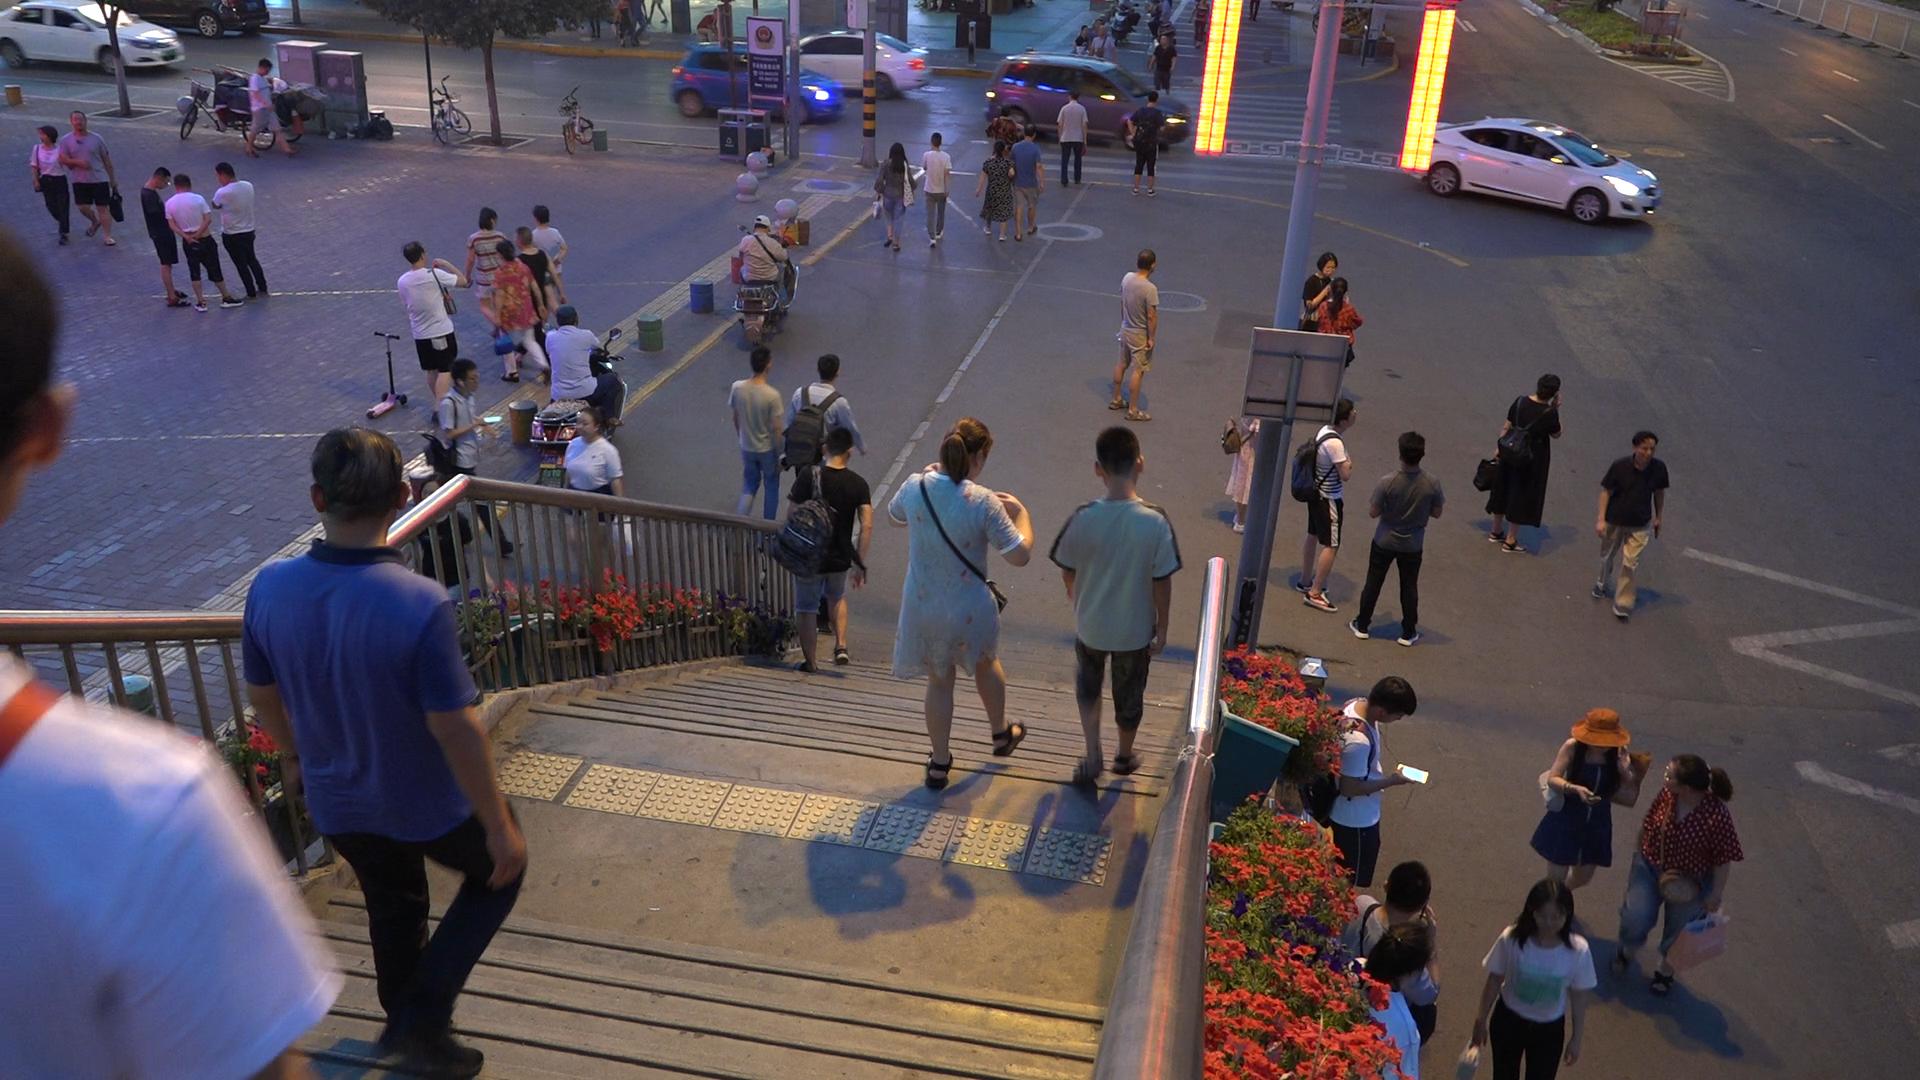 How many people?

48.